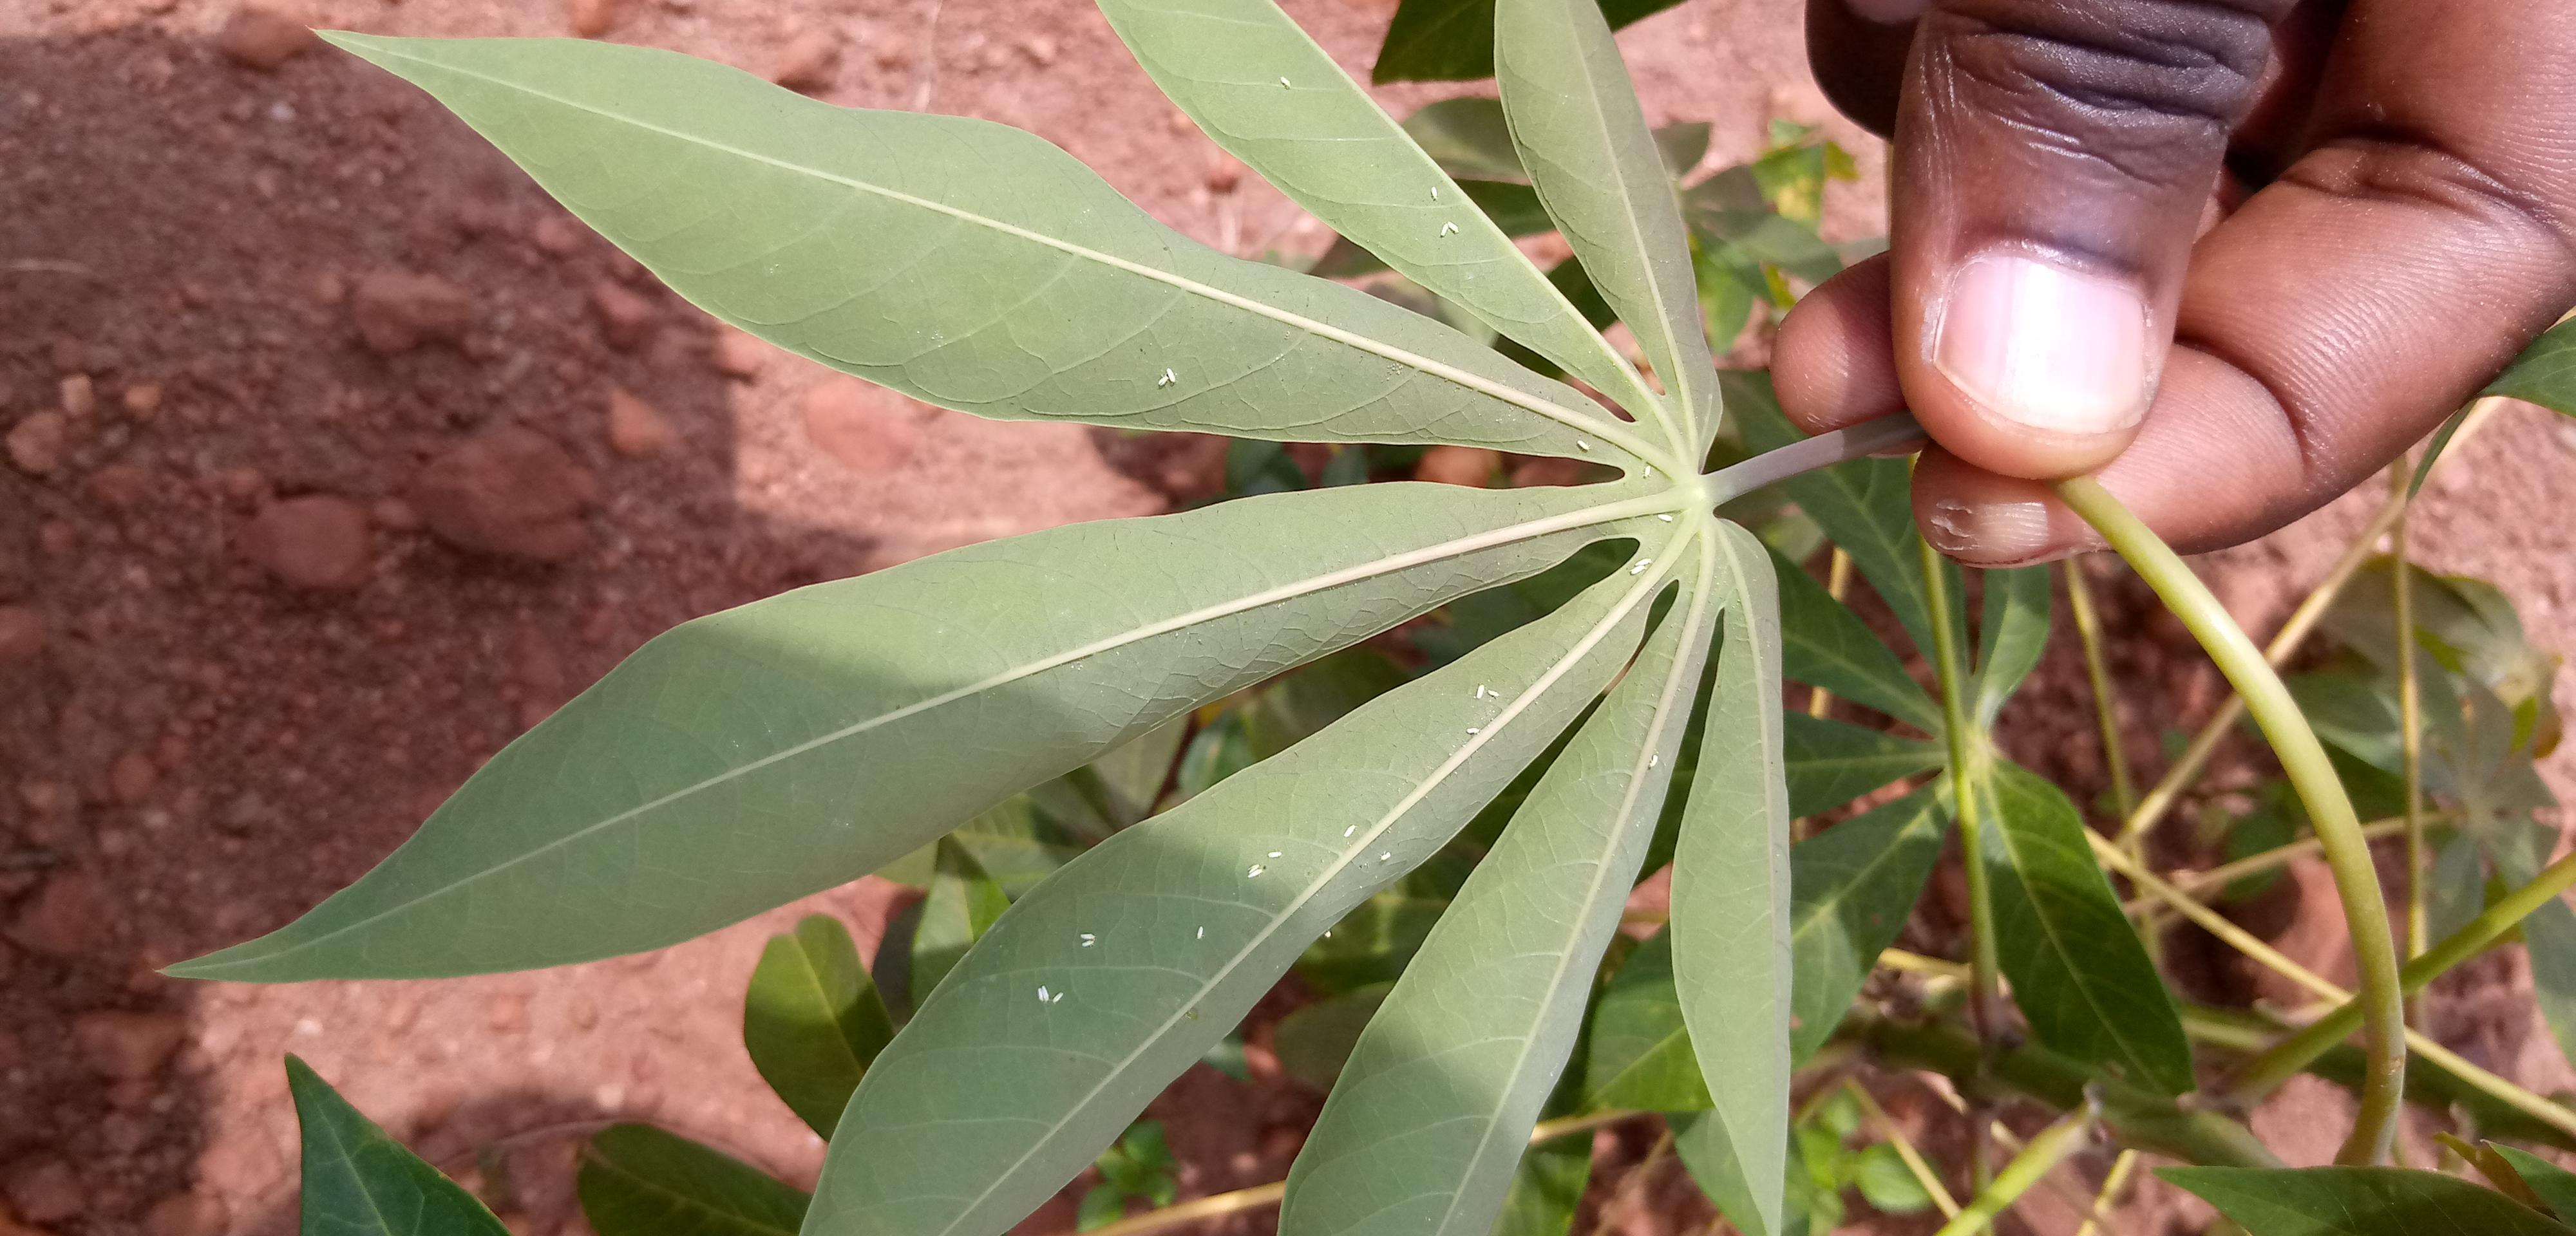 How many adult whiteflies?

25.